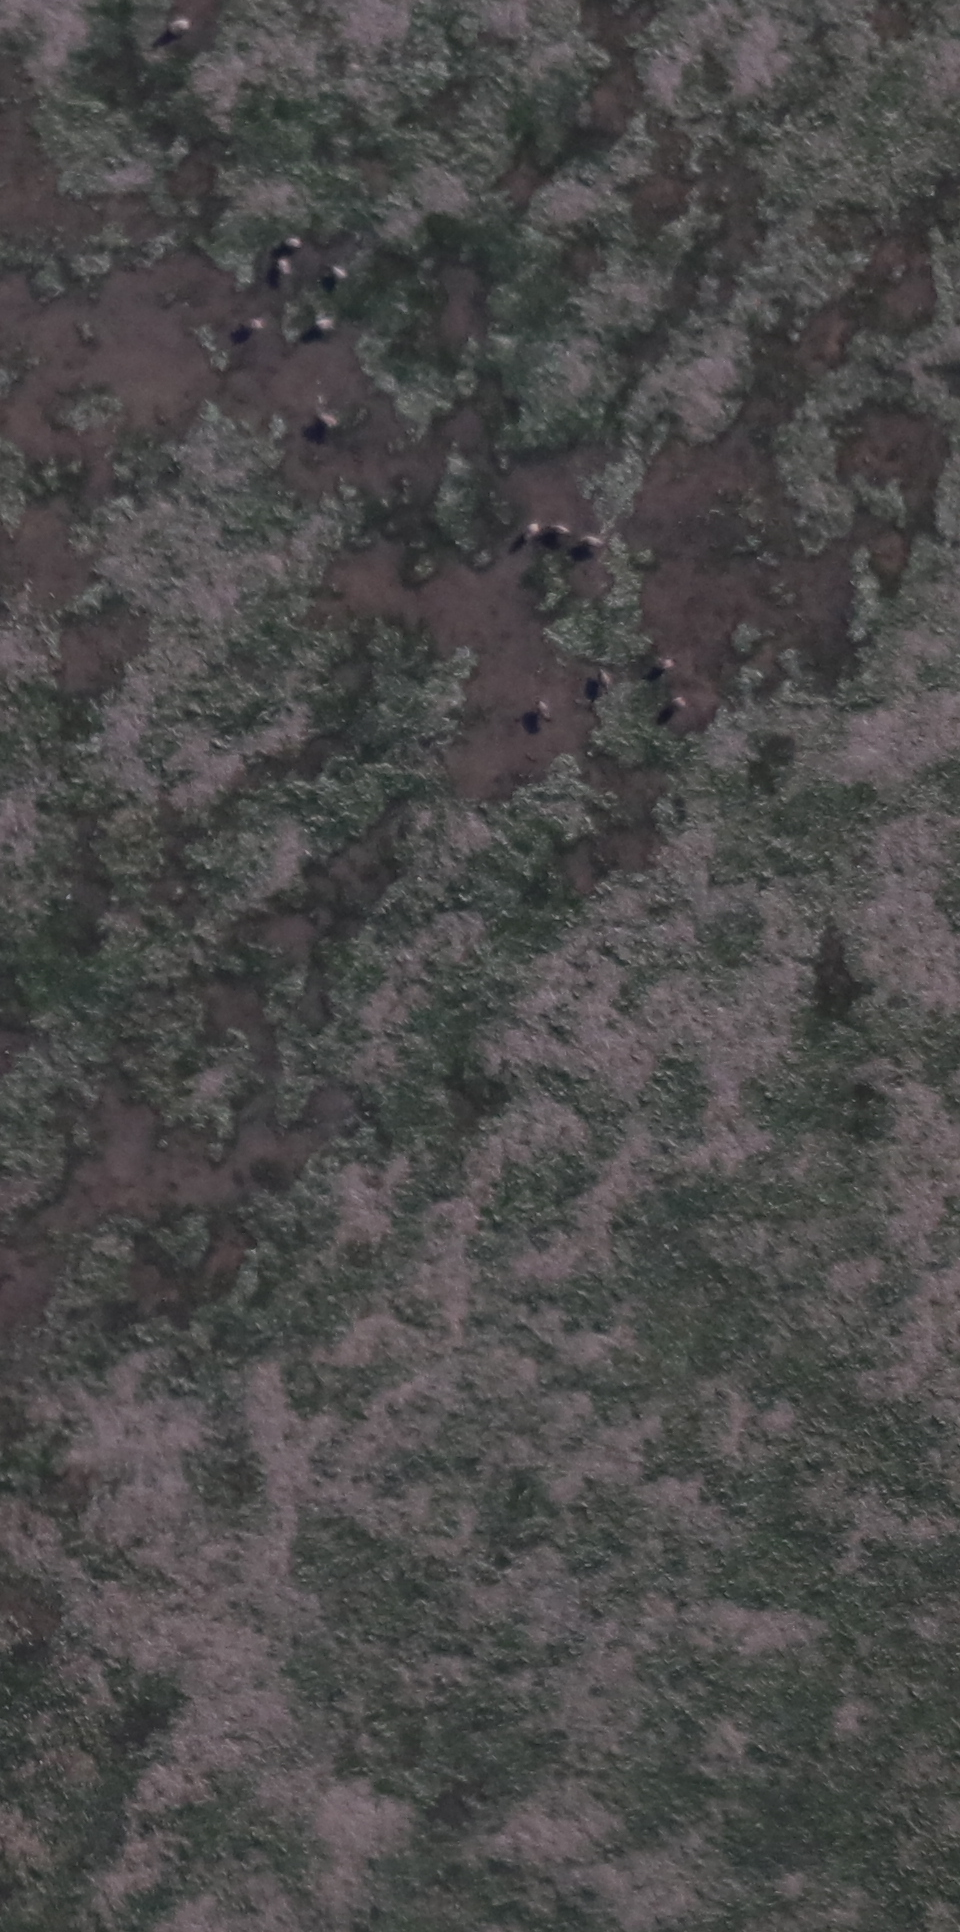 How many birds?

14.